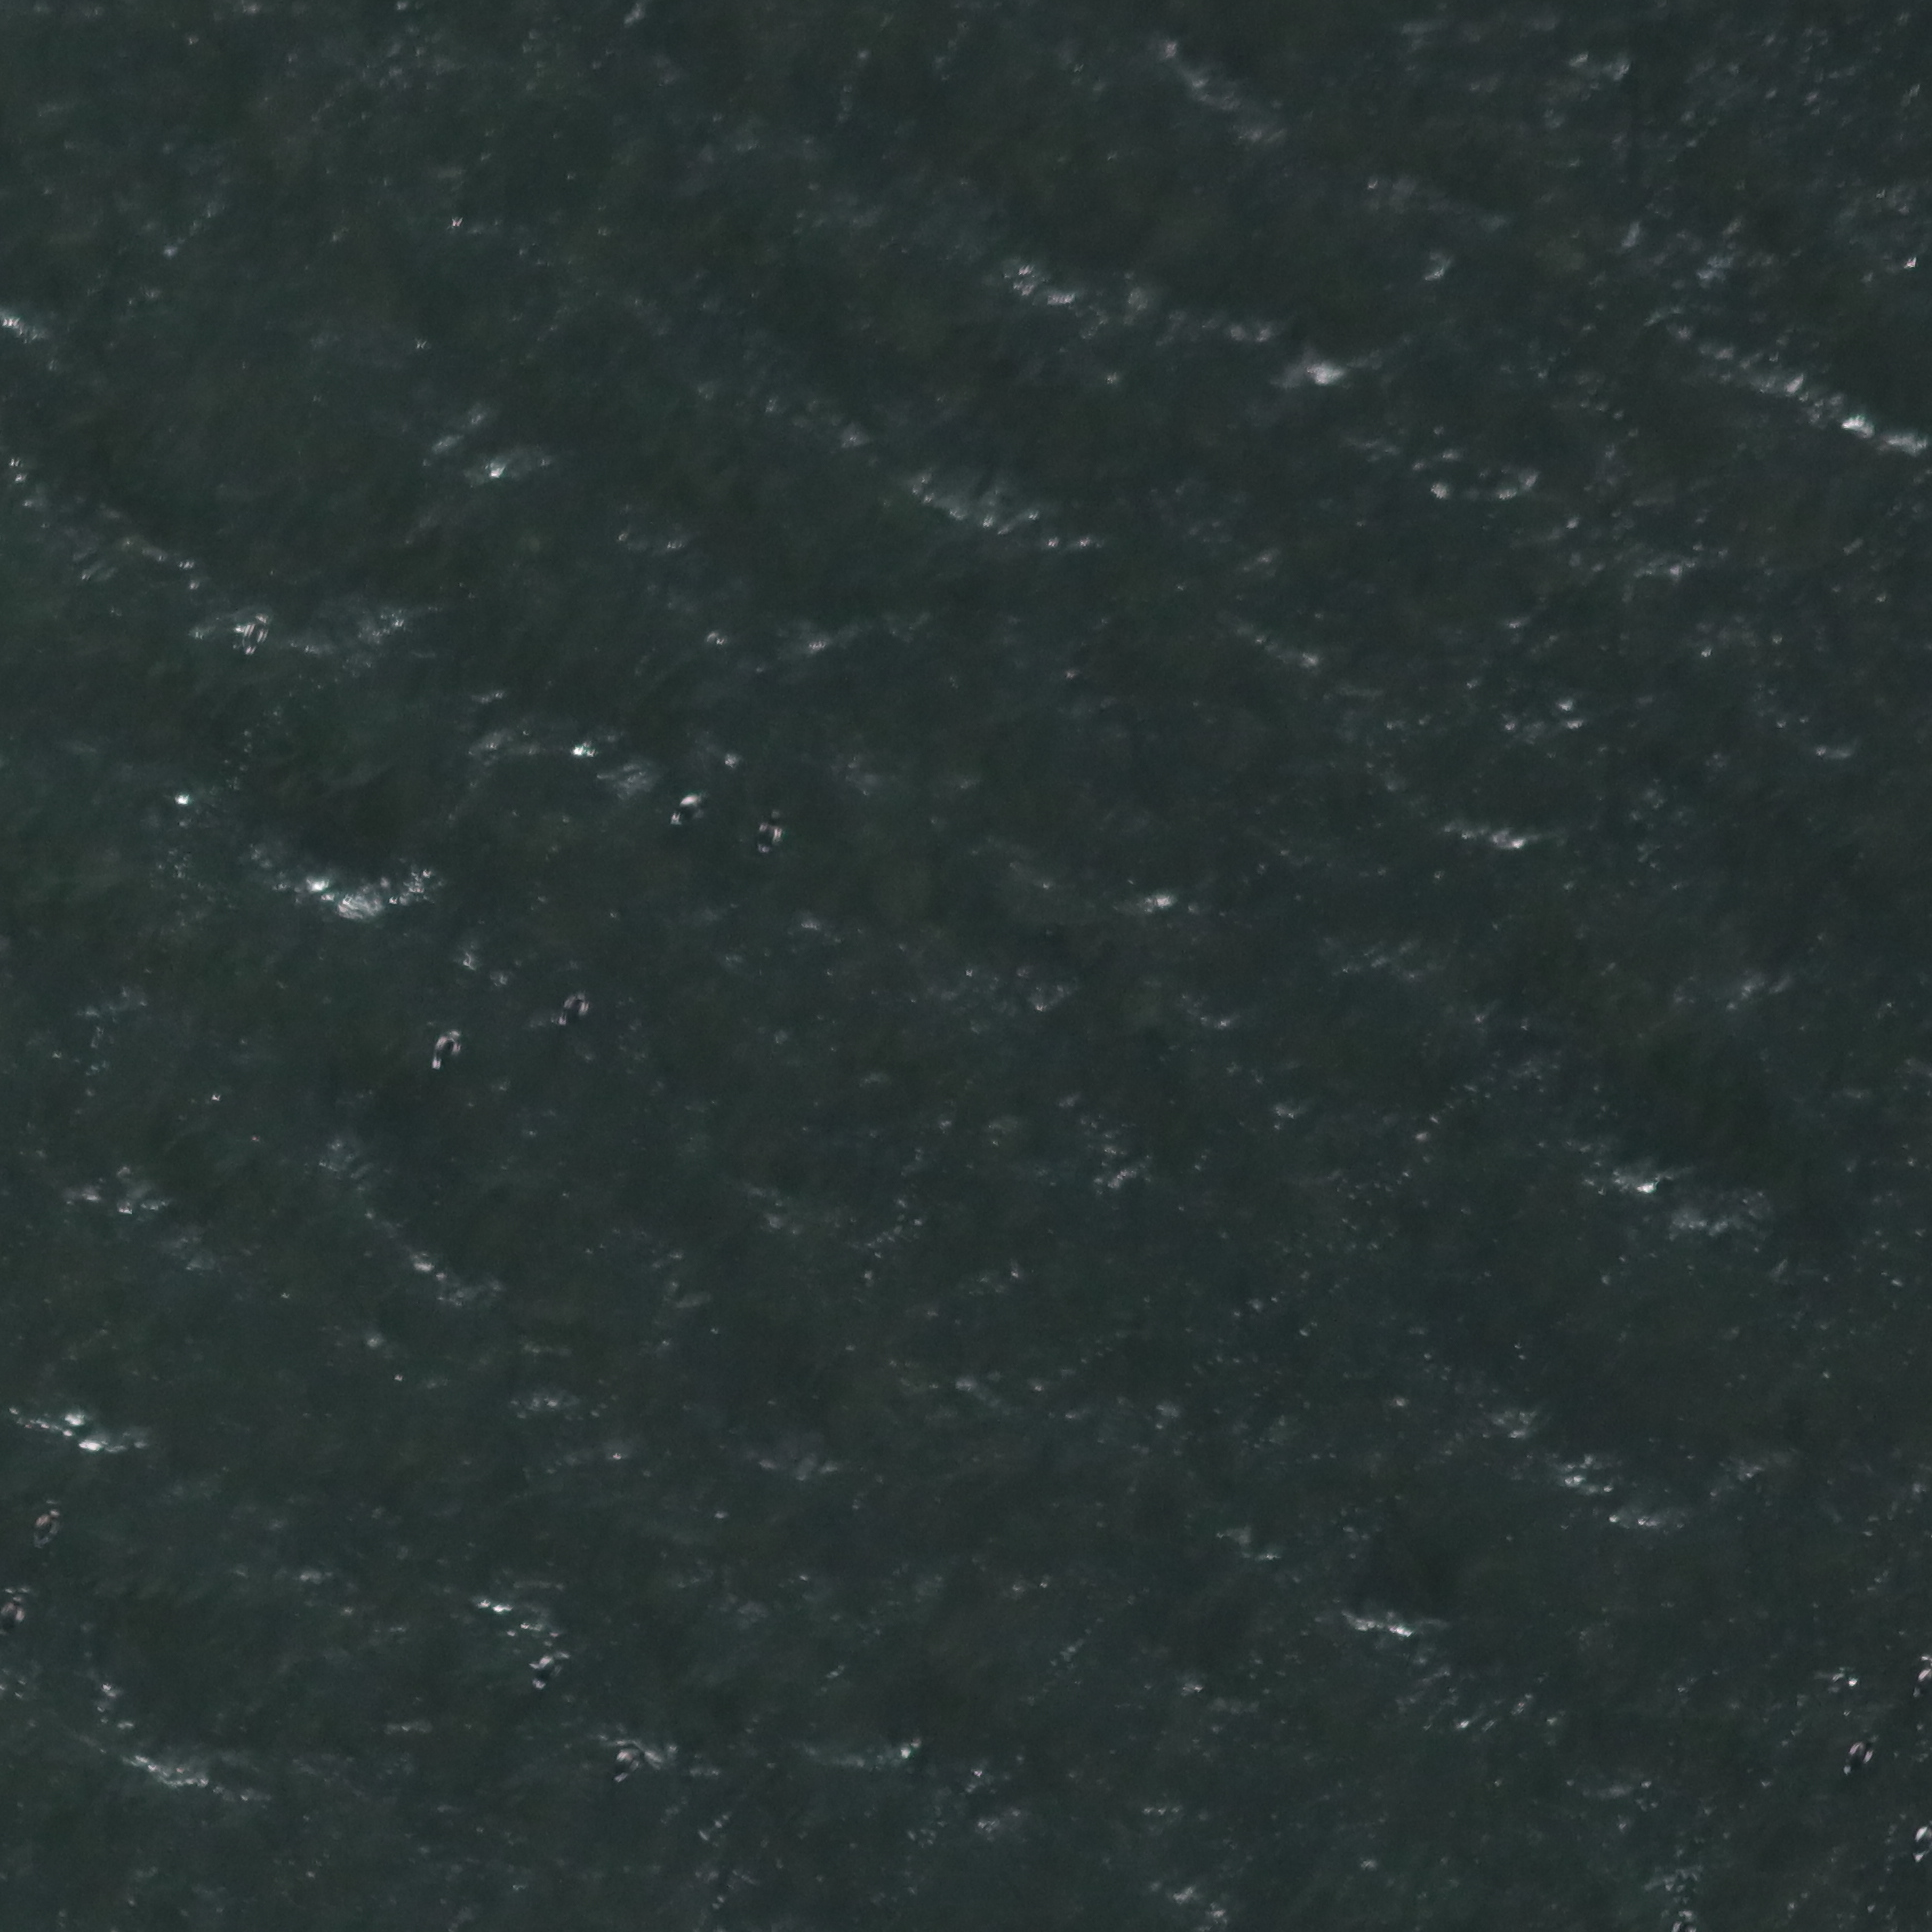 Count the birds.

12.